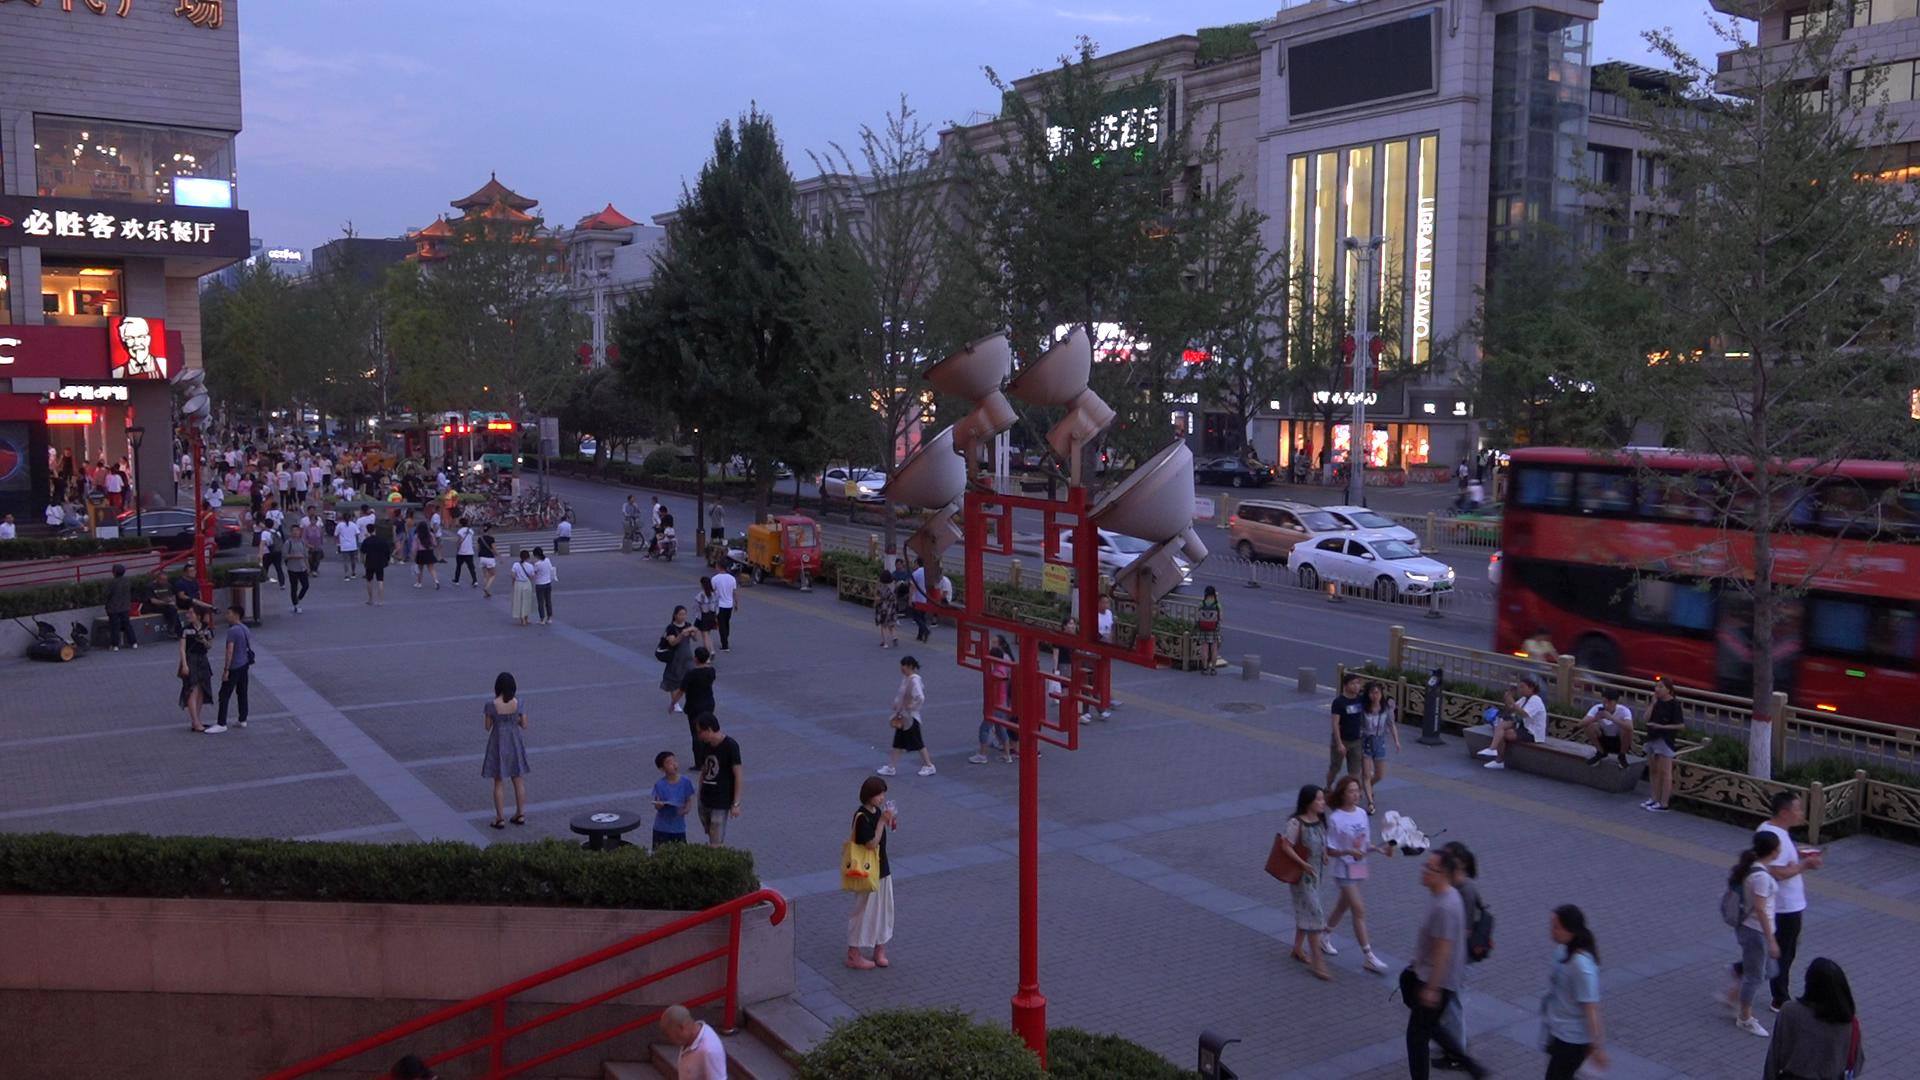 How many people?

160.